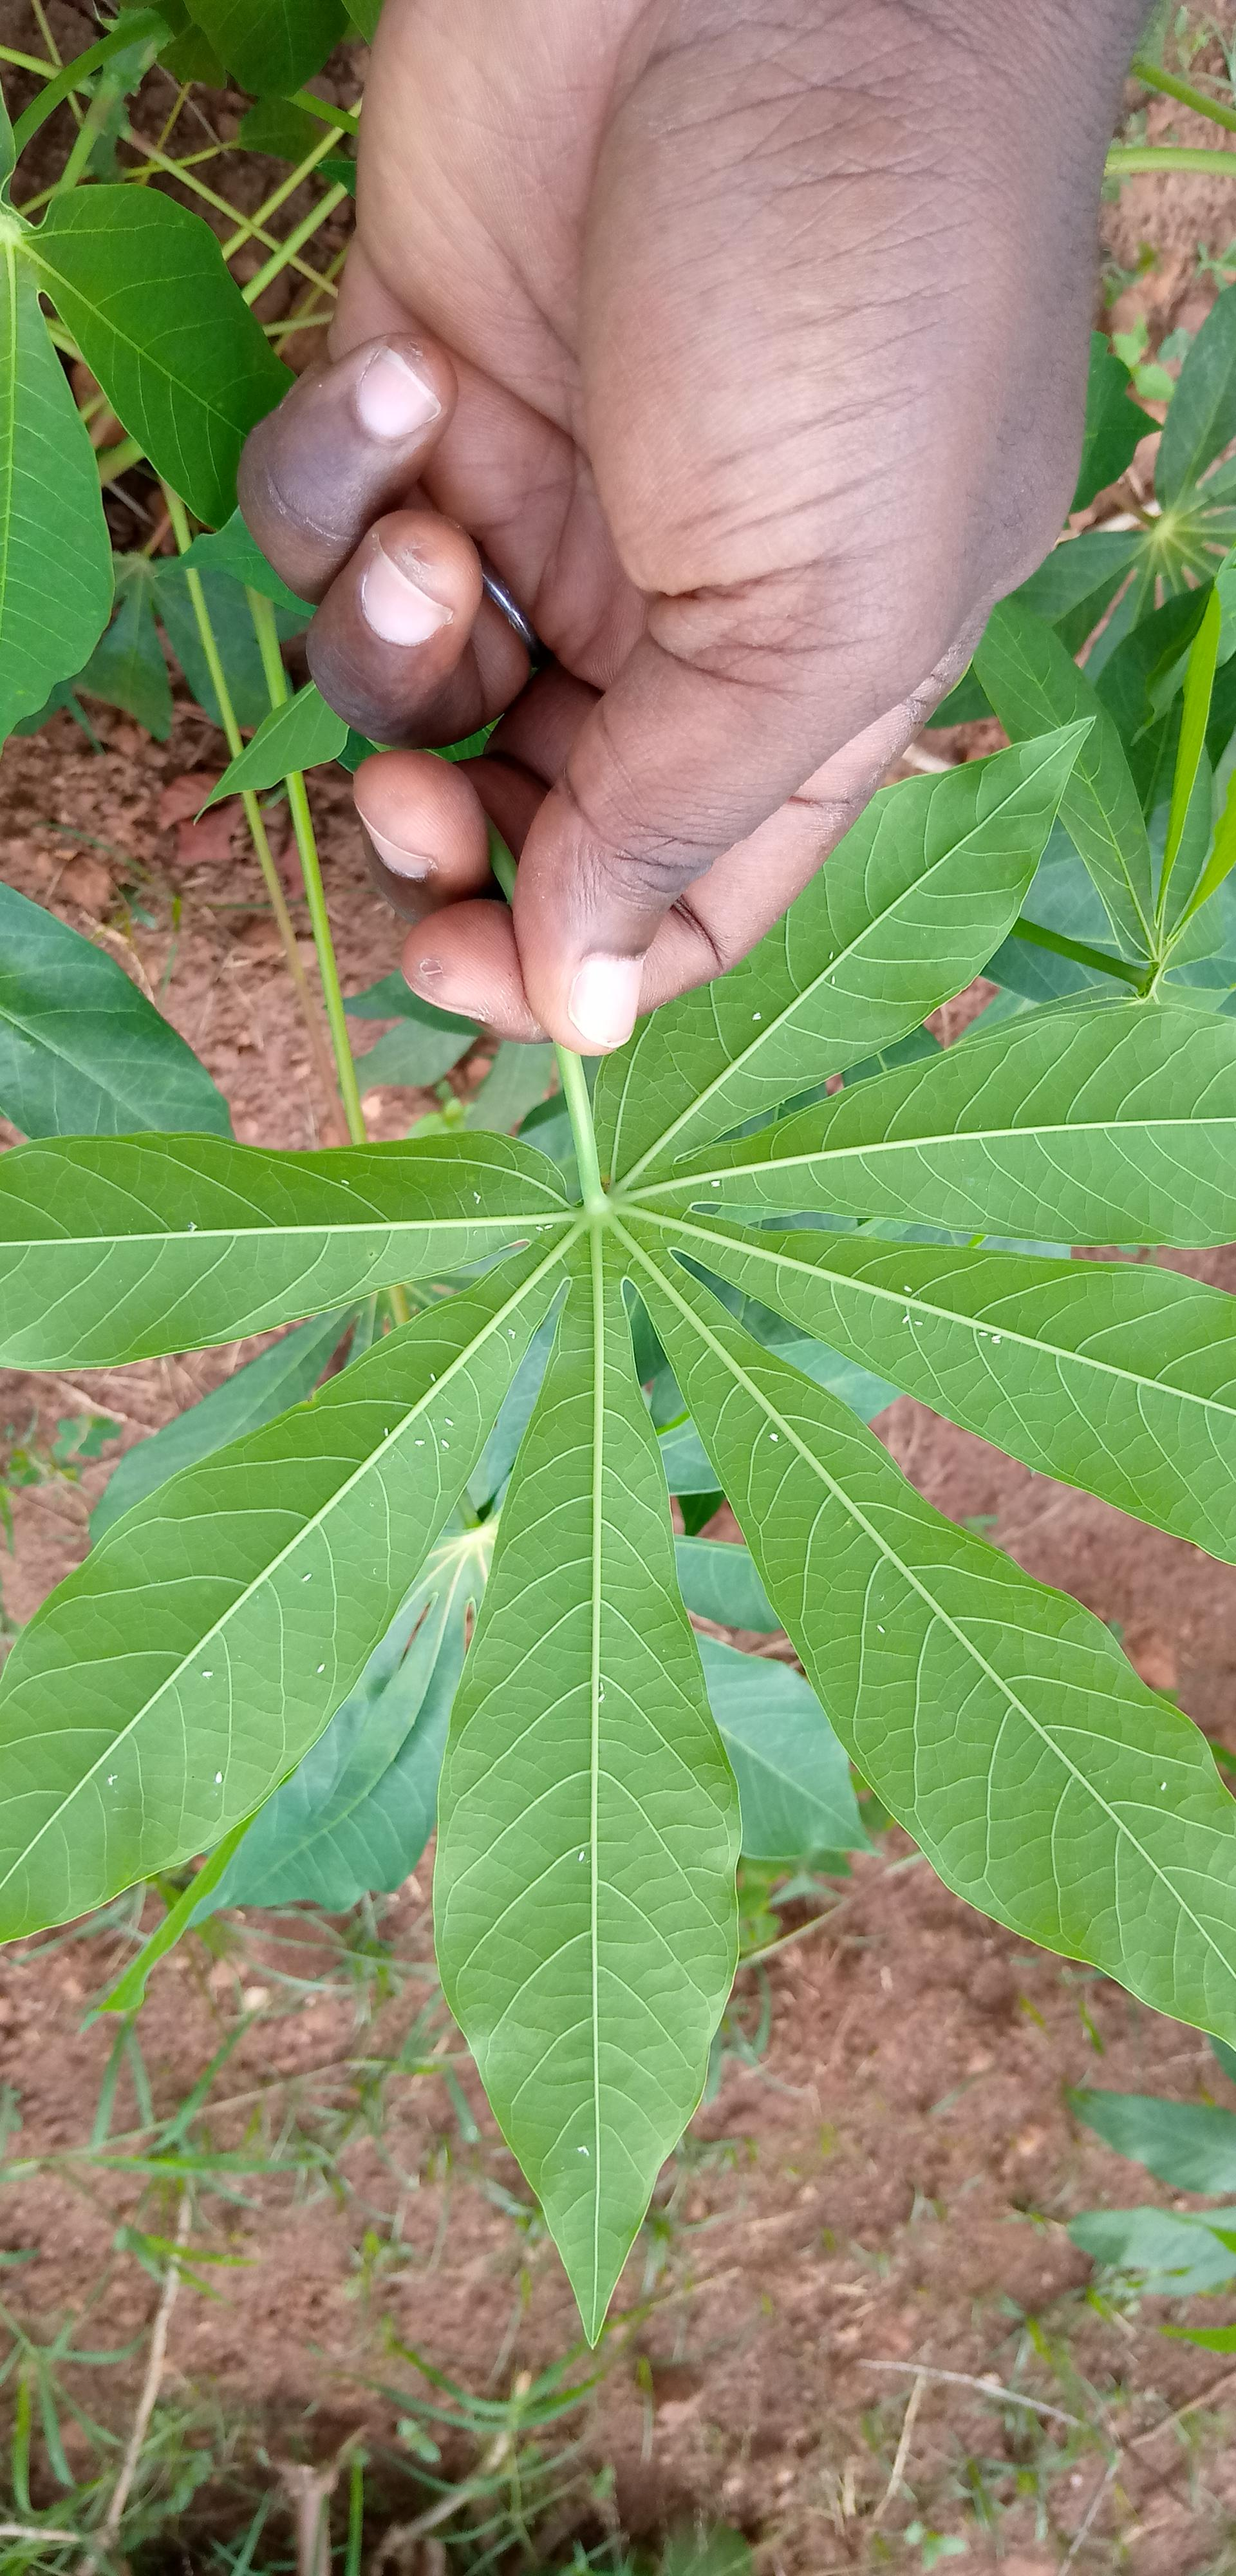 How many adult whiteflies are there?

34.